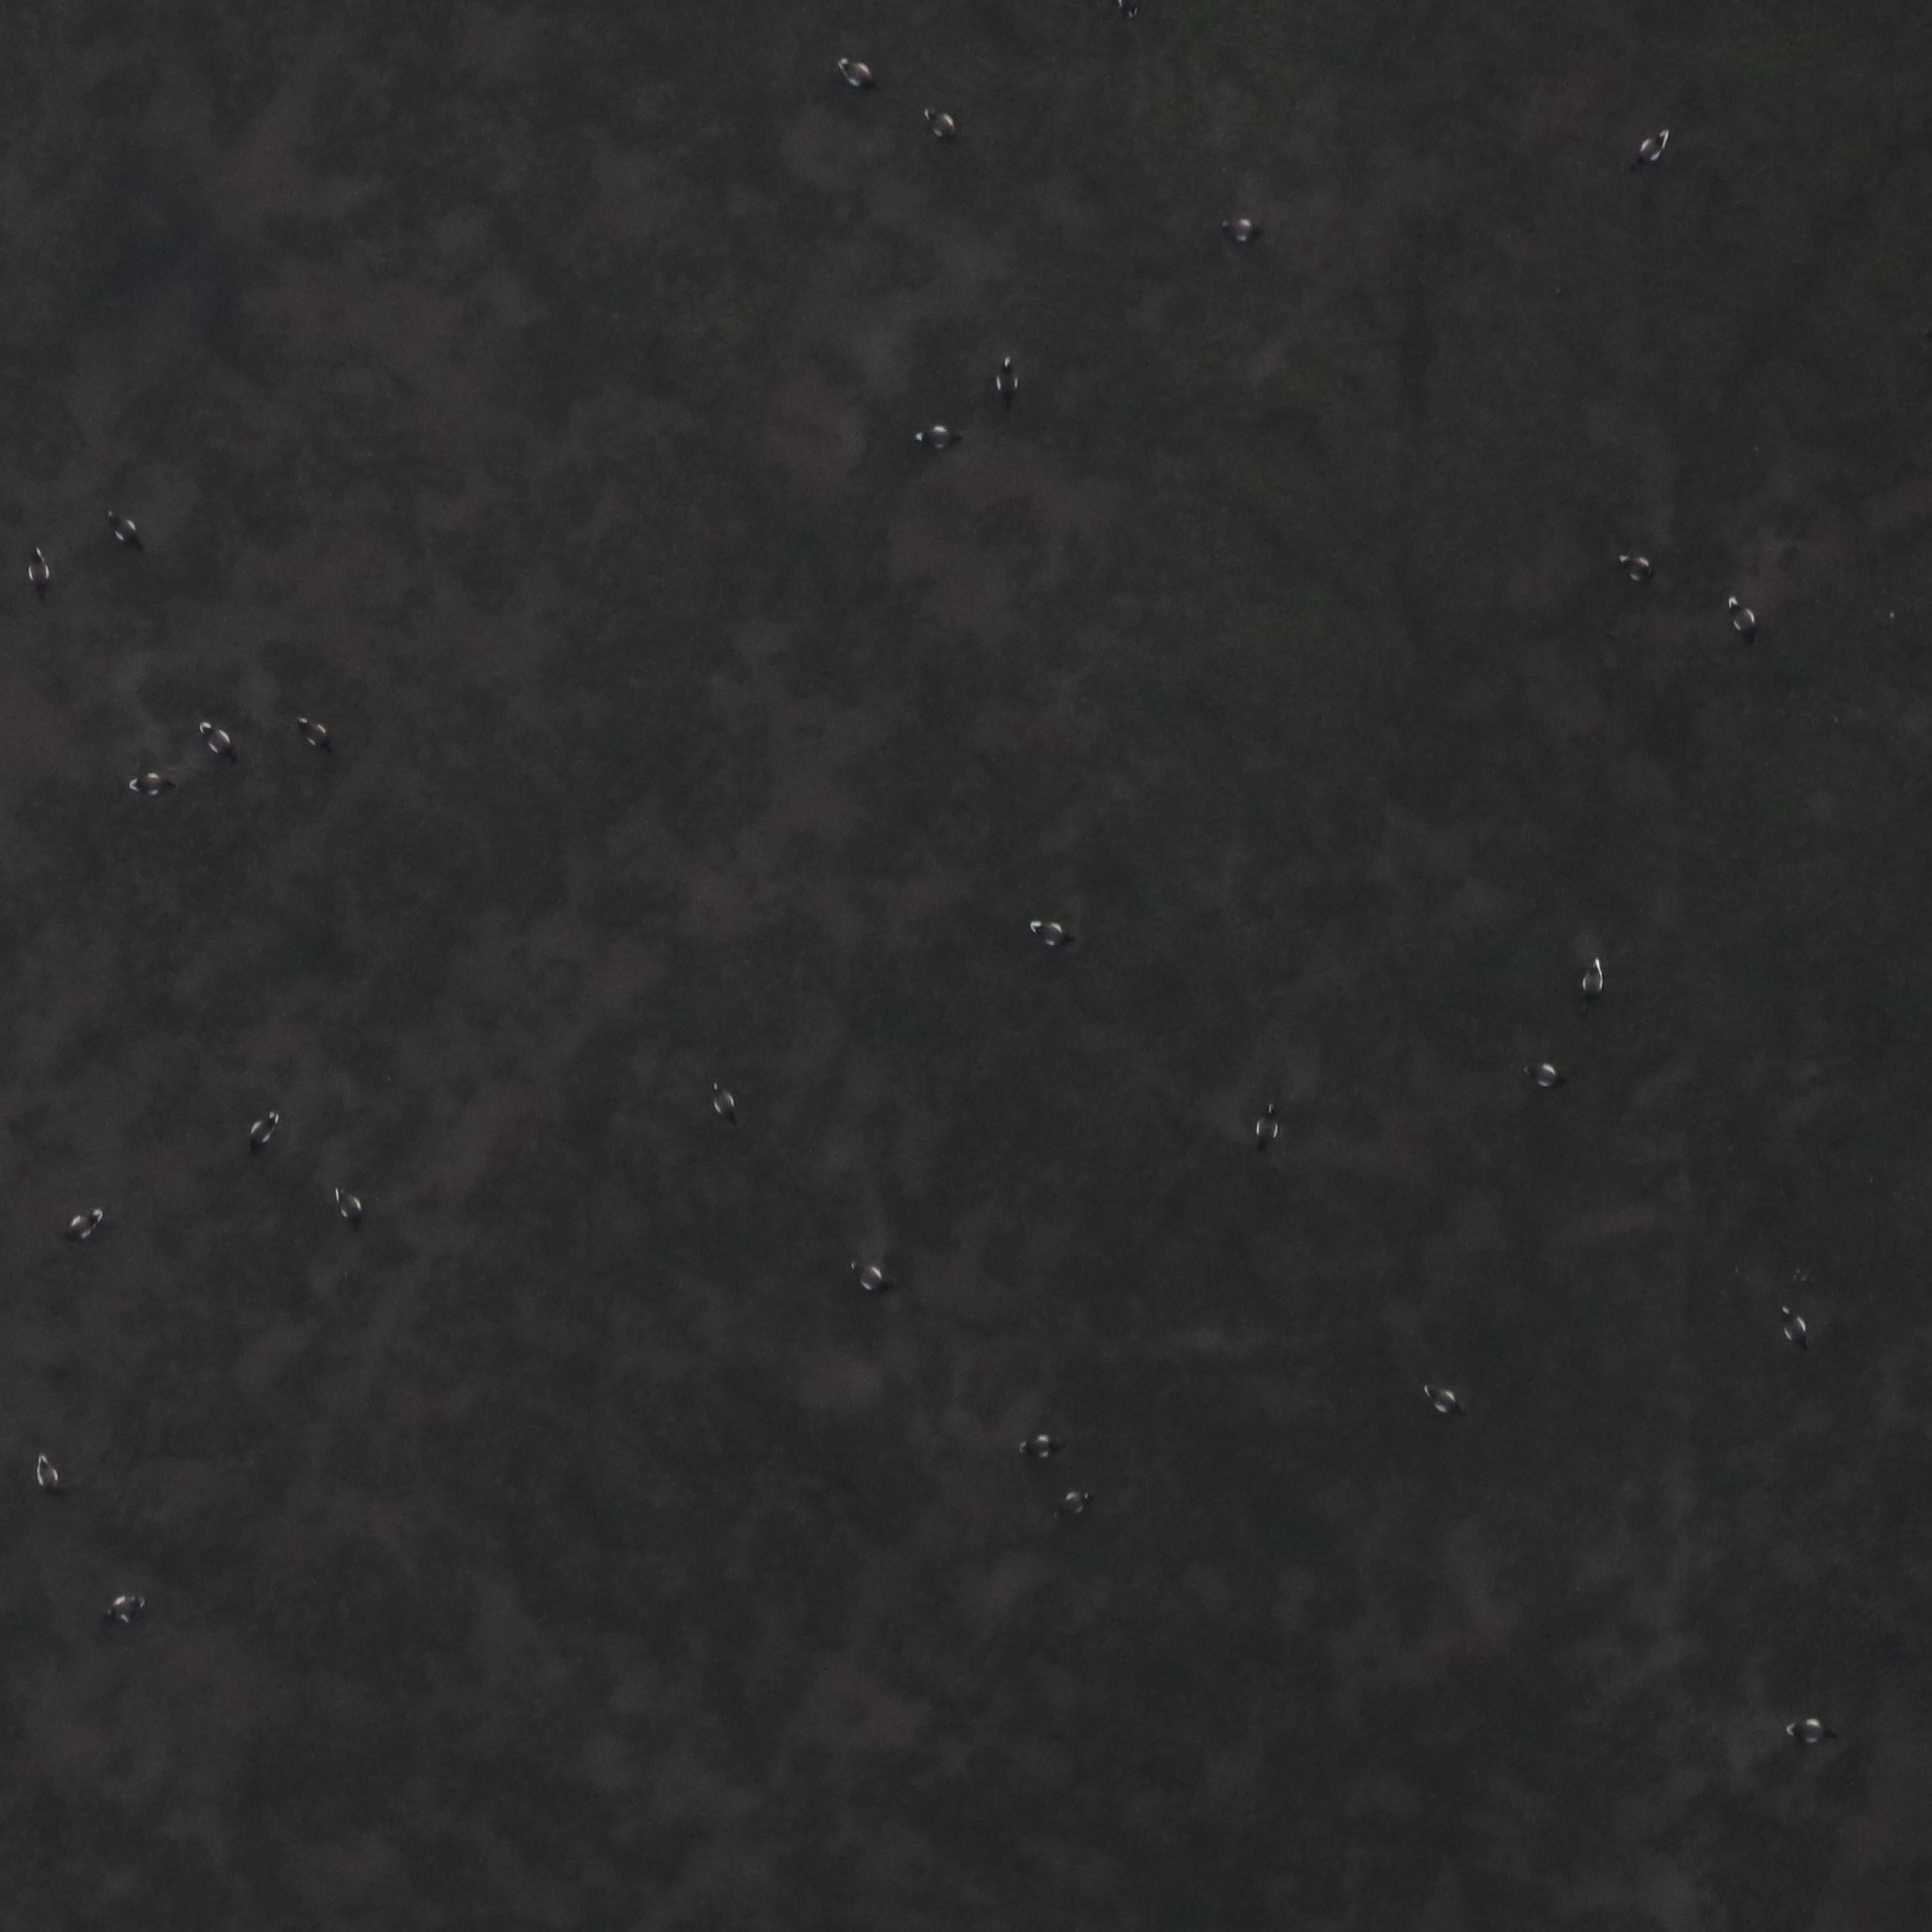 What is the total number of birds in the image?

29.